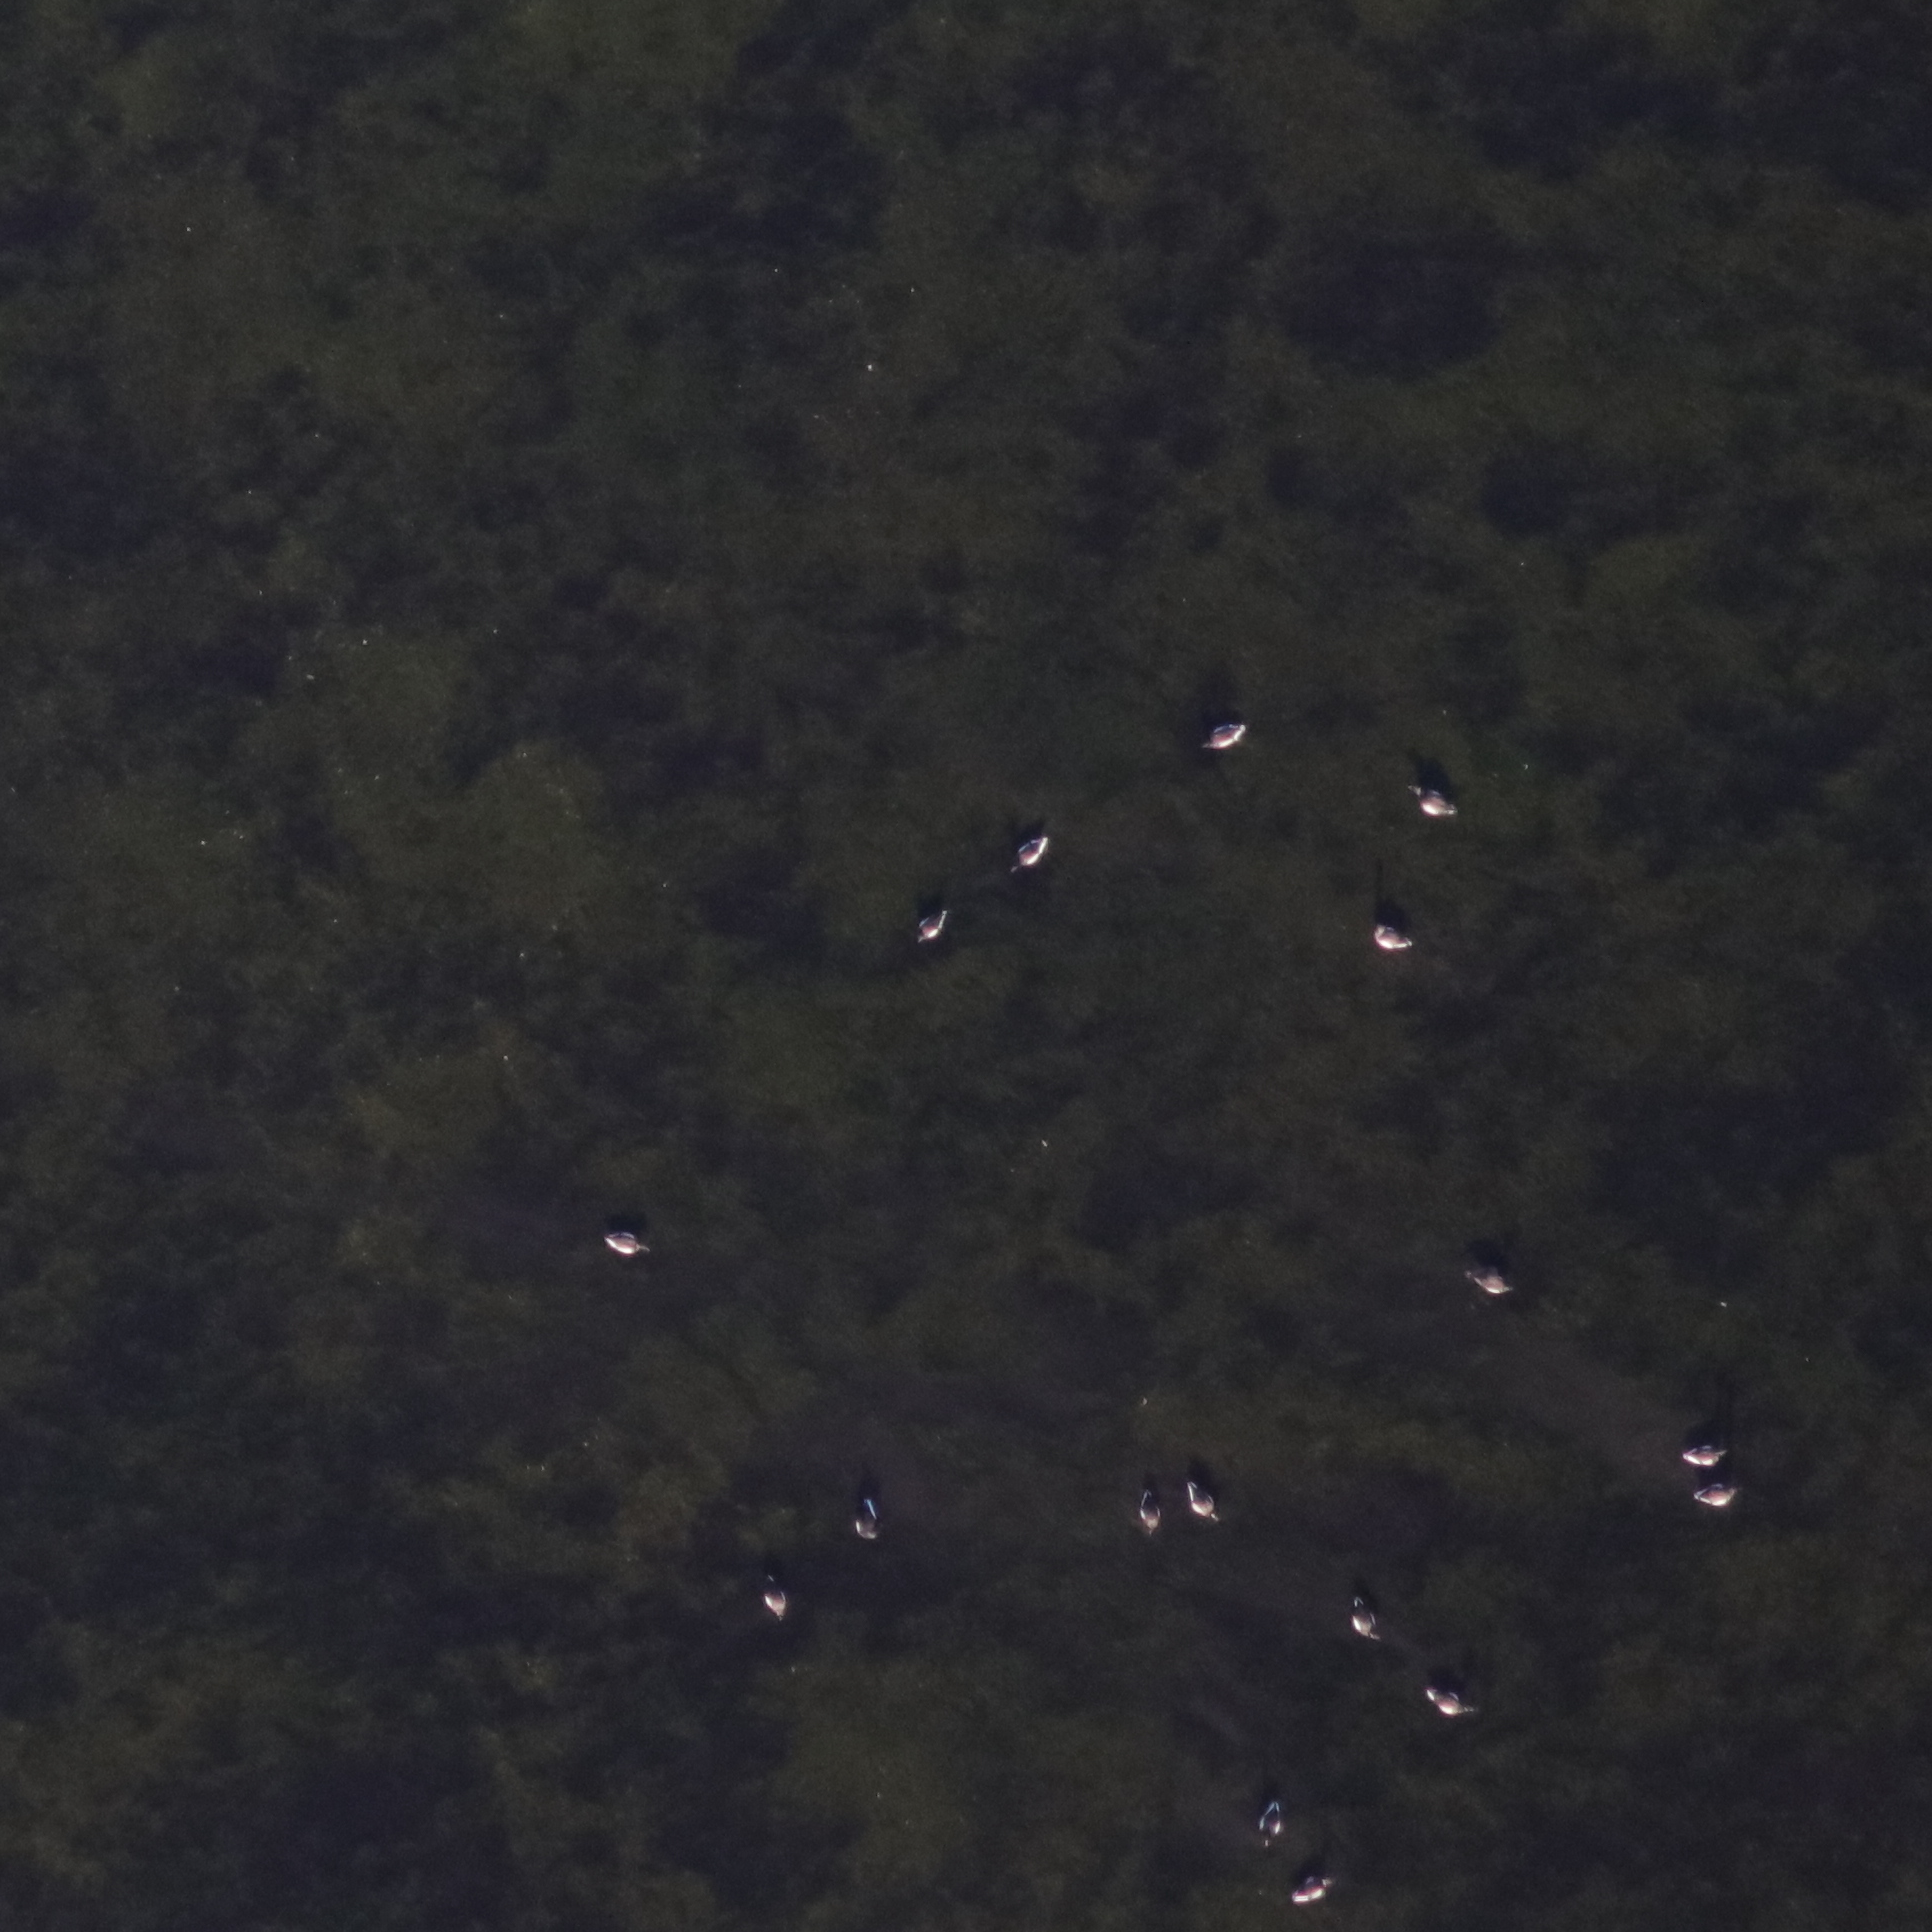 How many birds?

17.